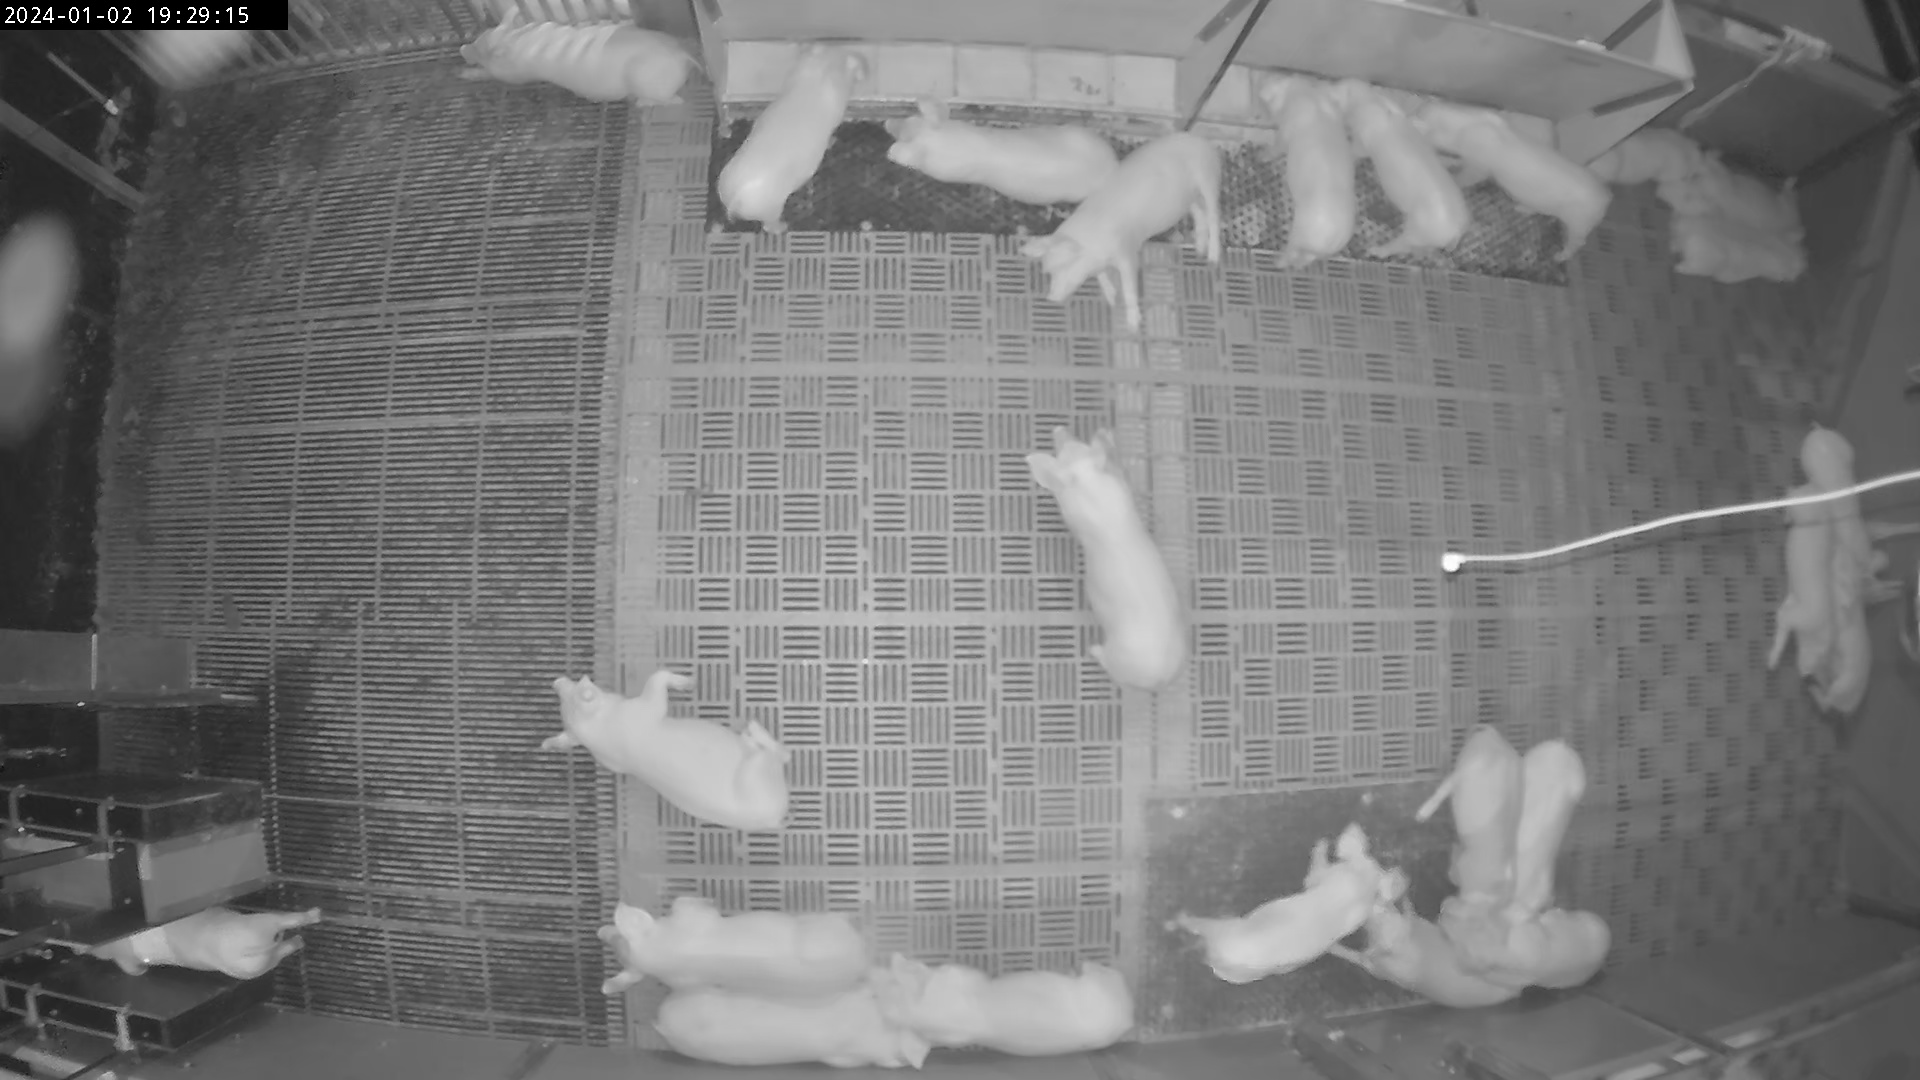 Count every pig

24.